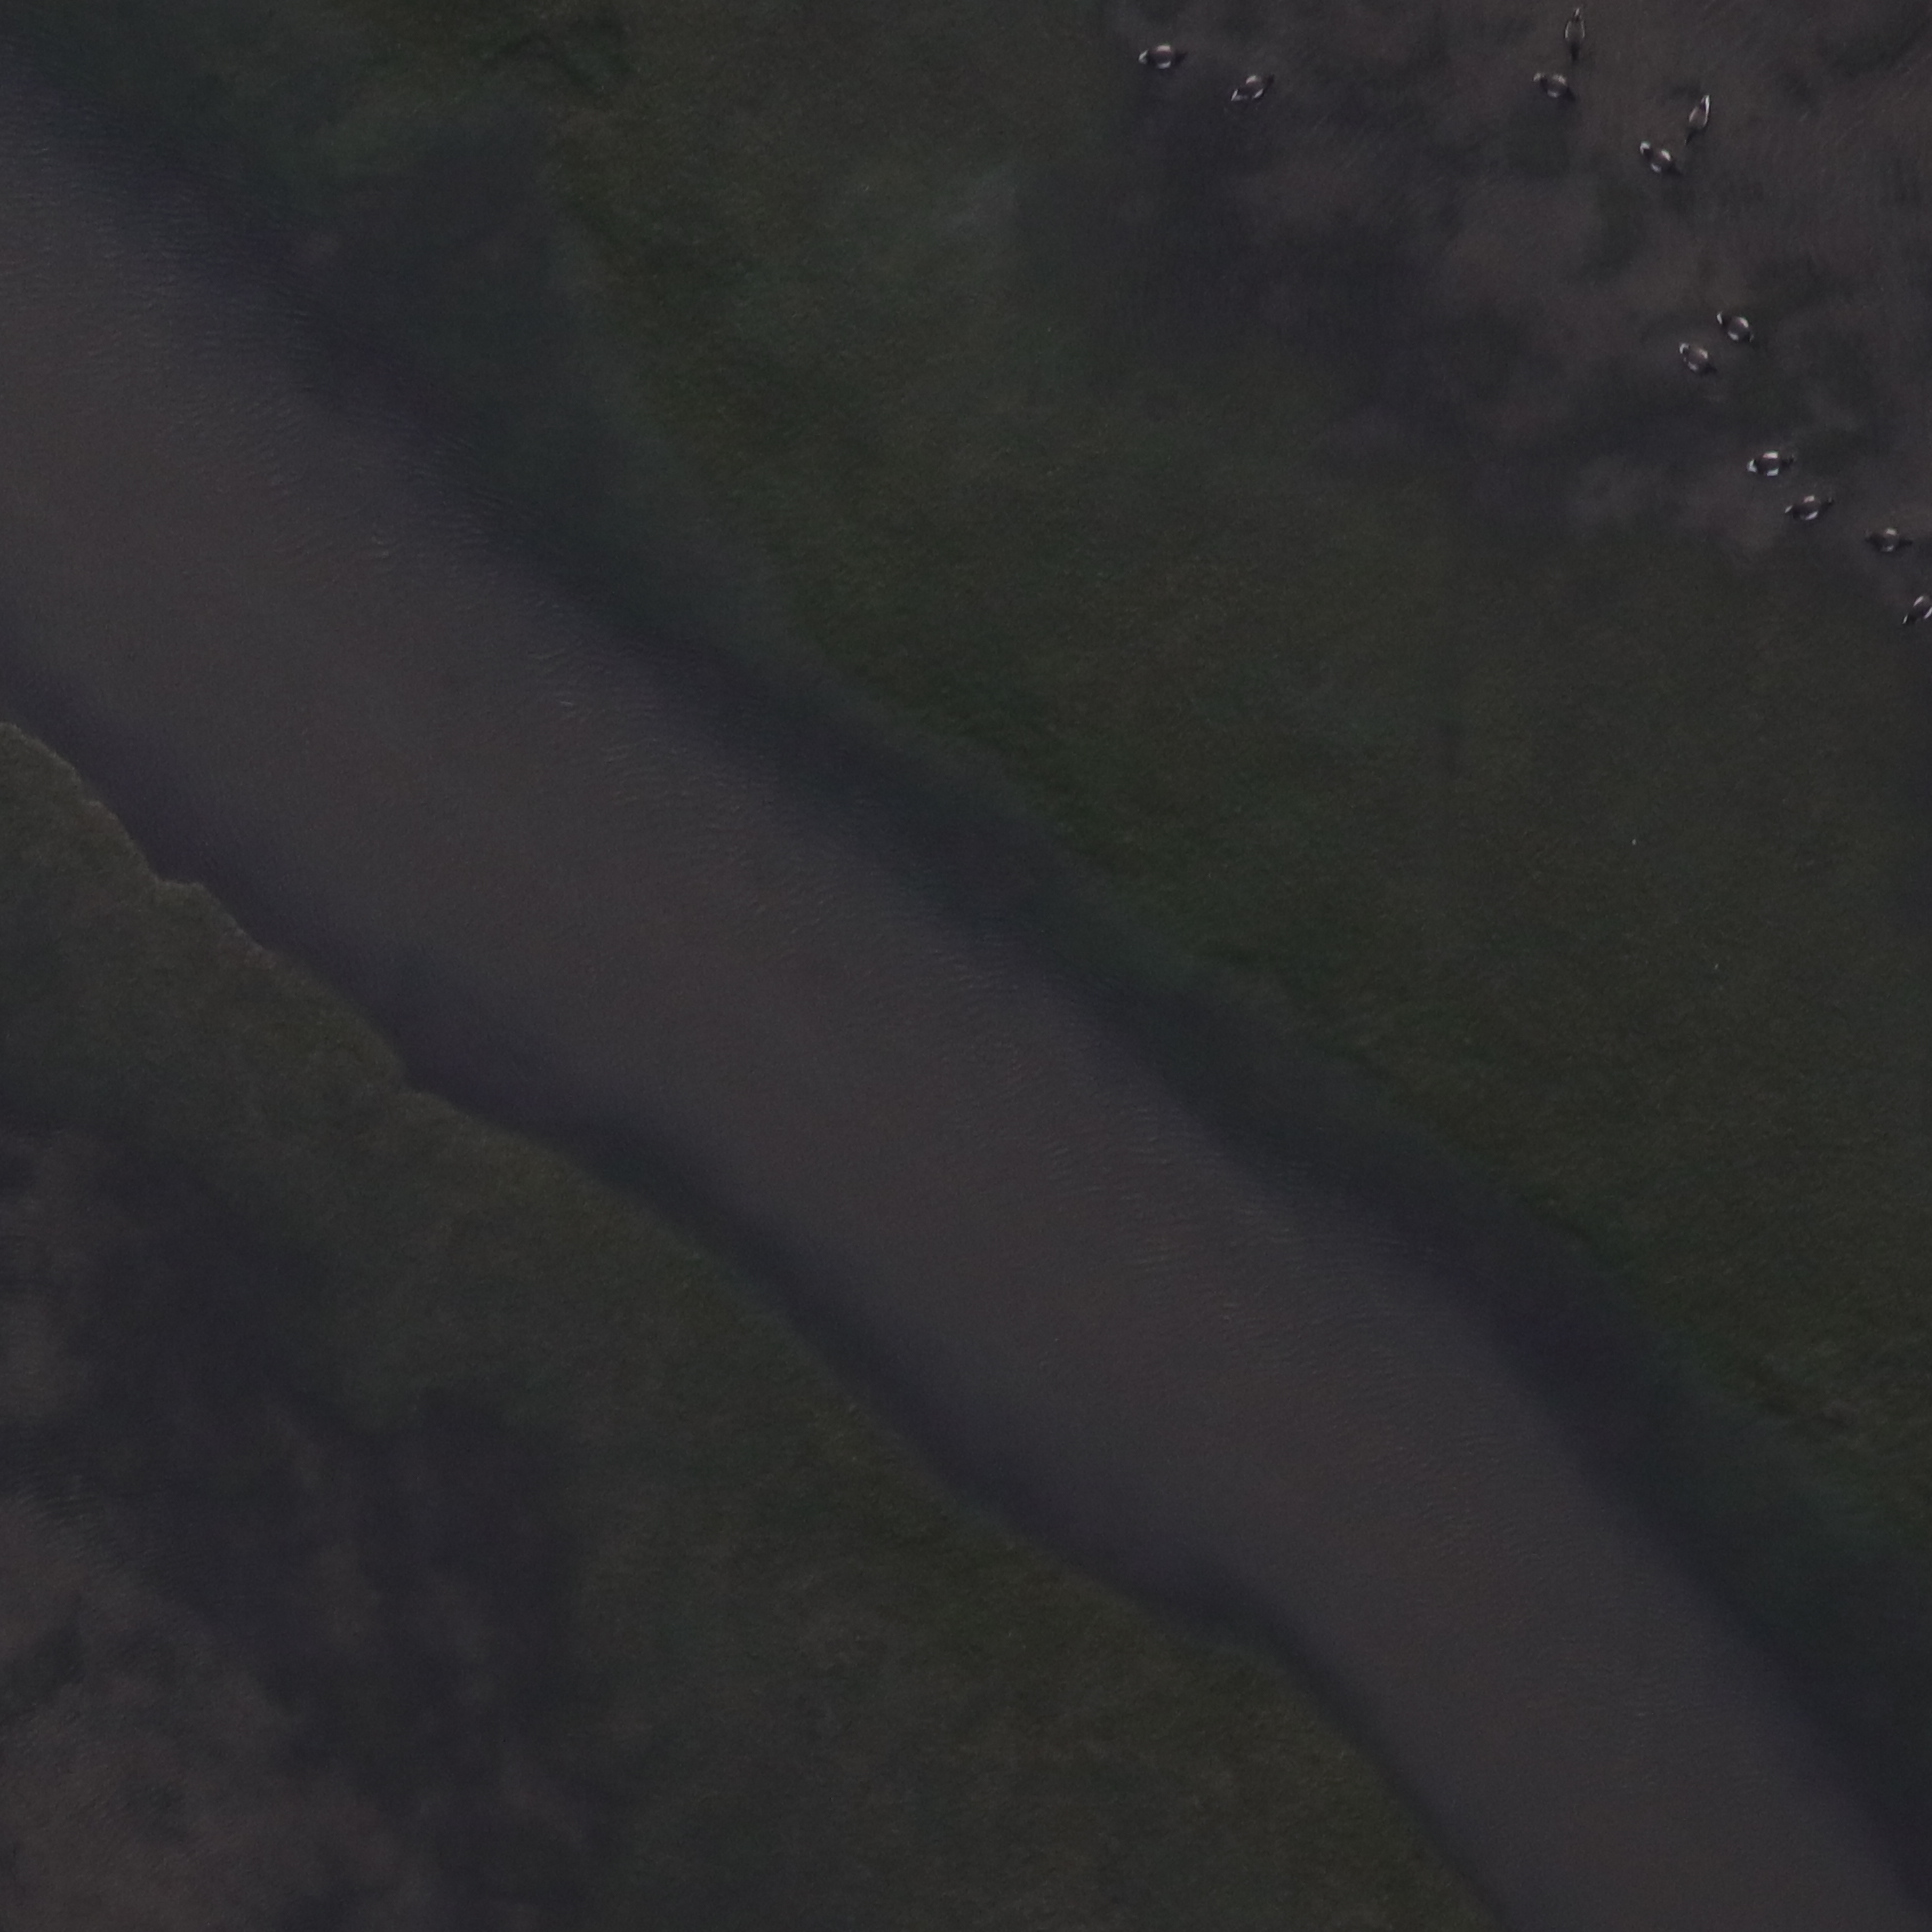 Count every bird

12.